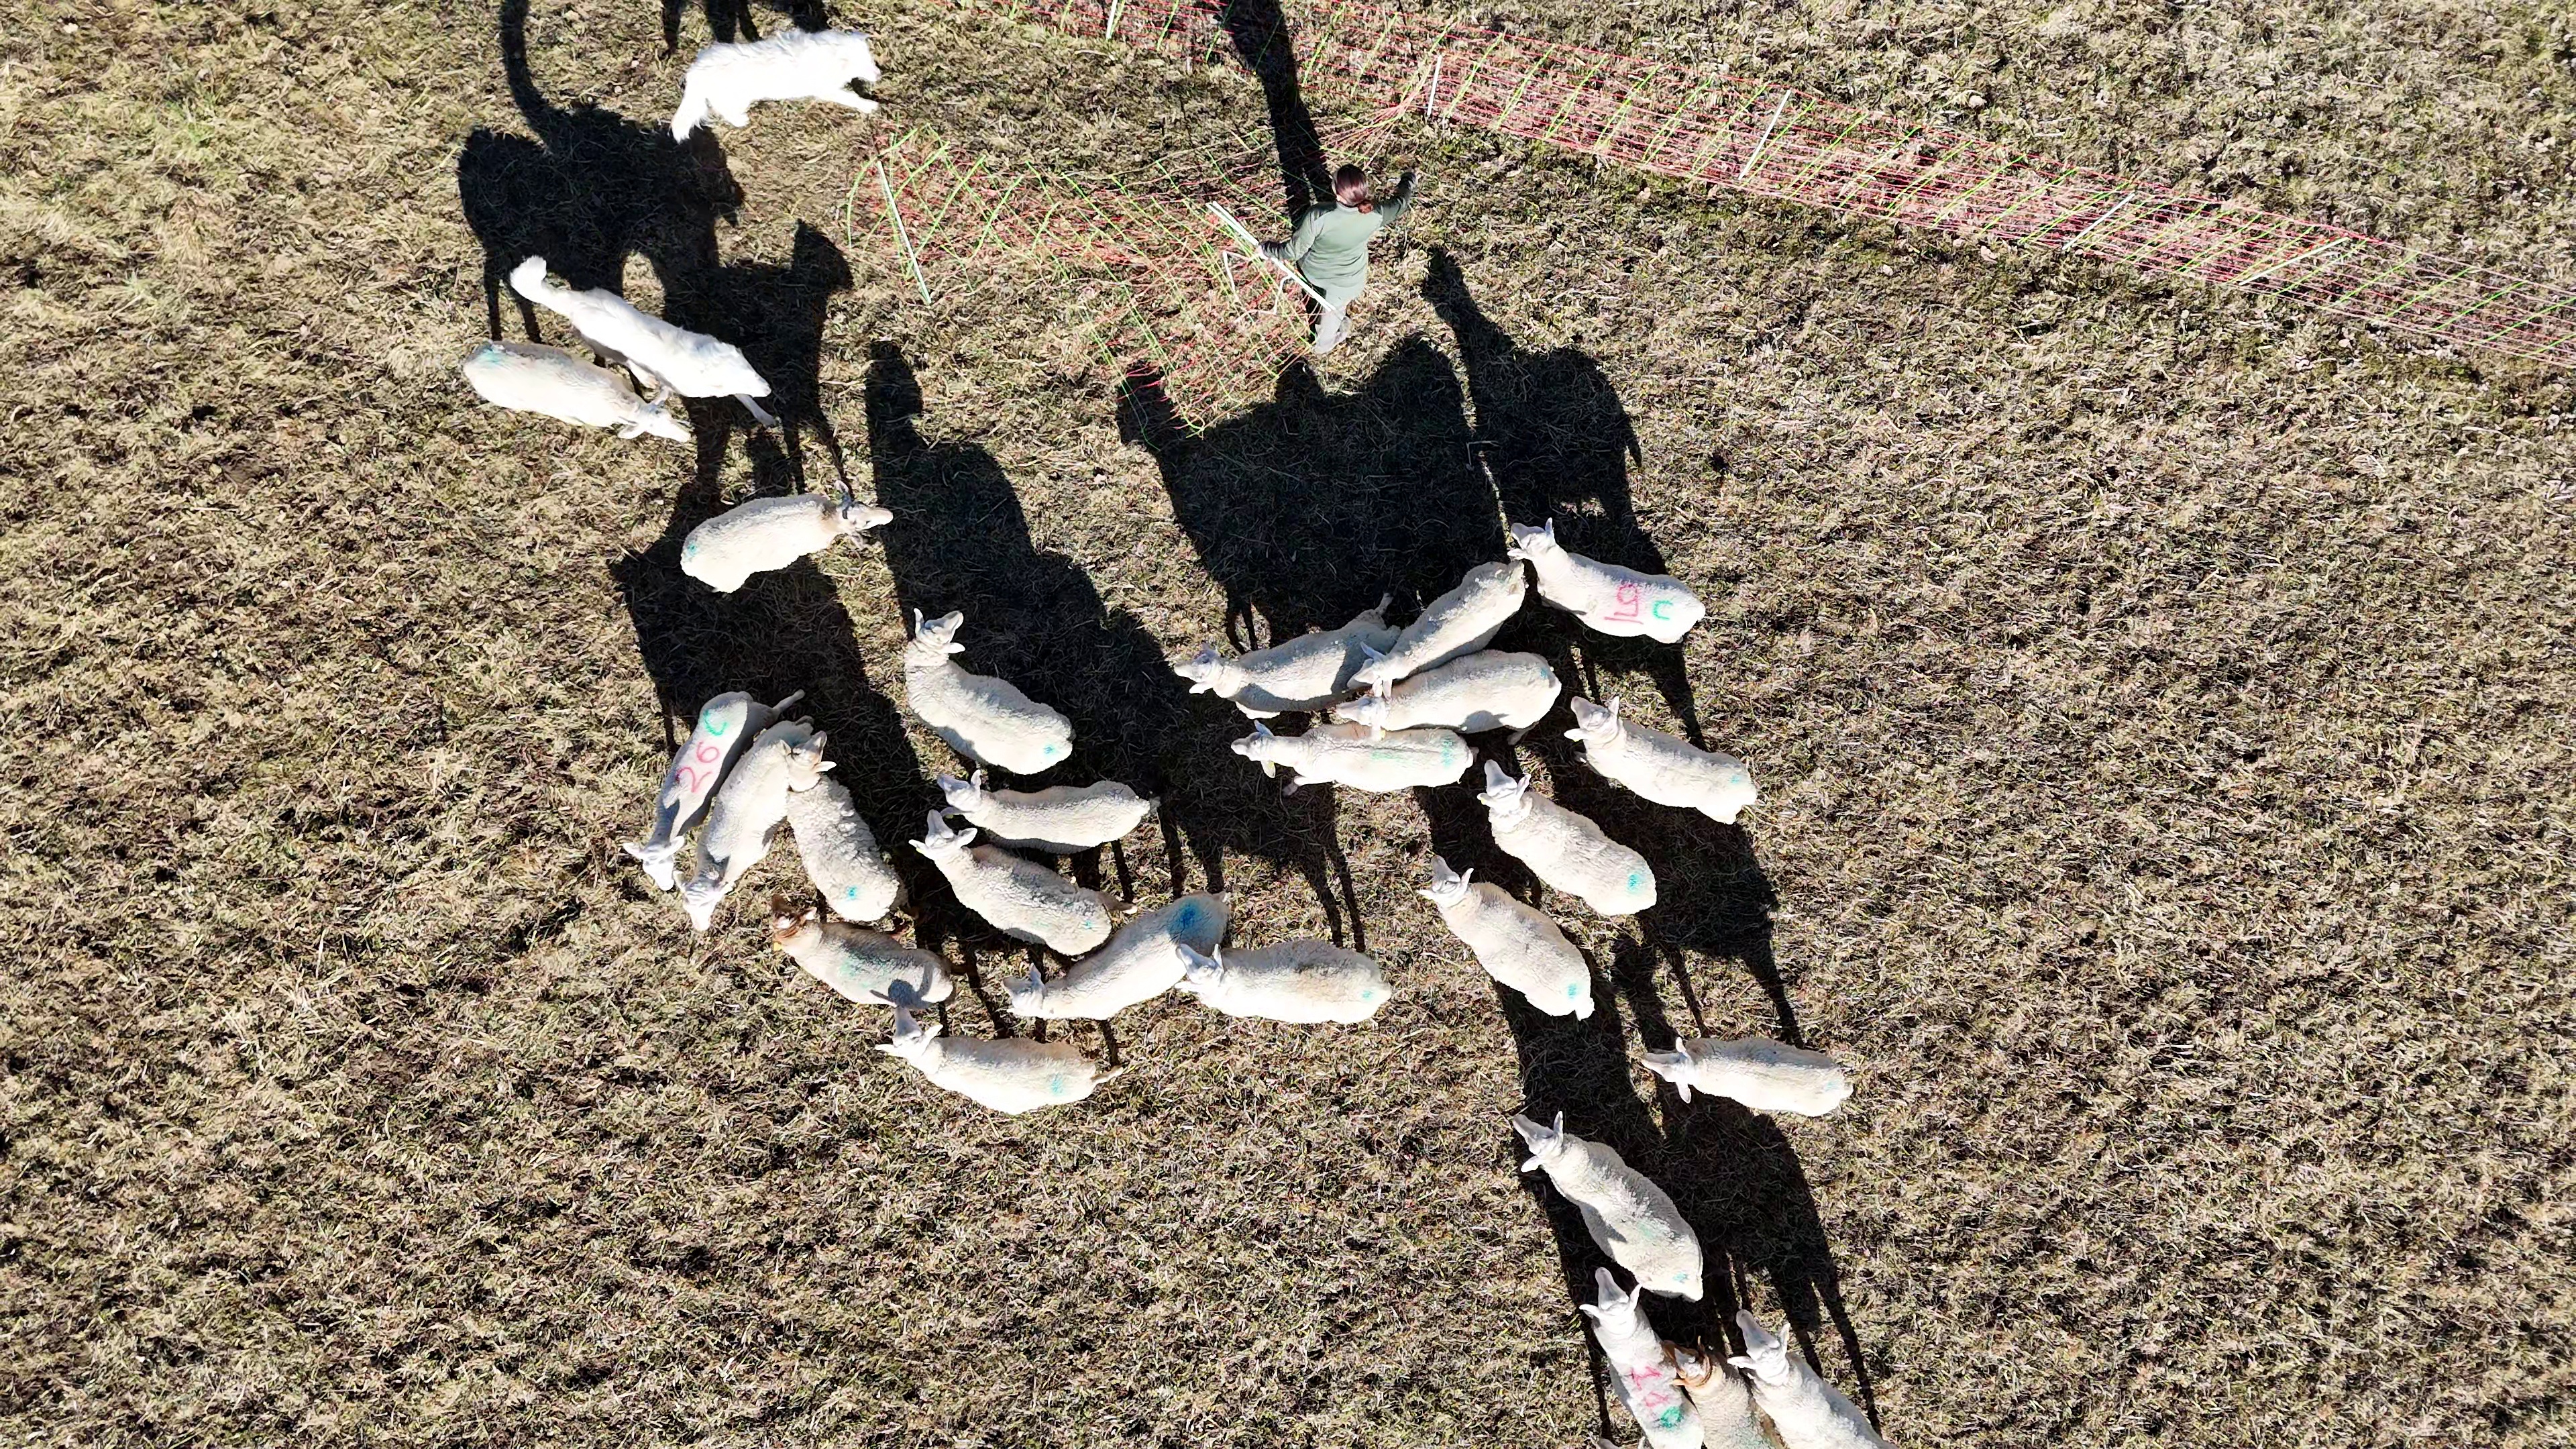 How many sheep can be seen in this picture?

25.